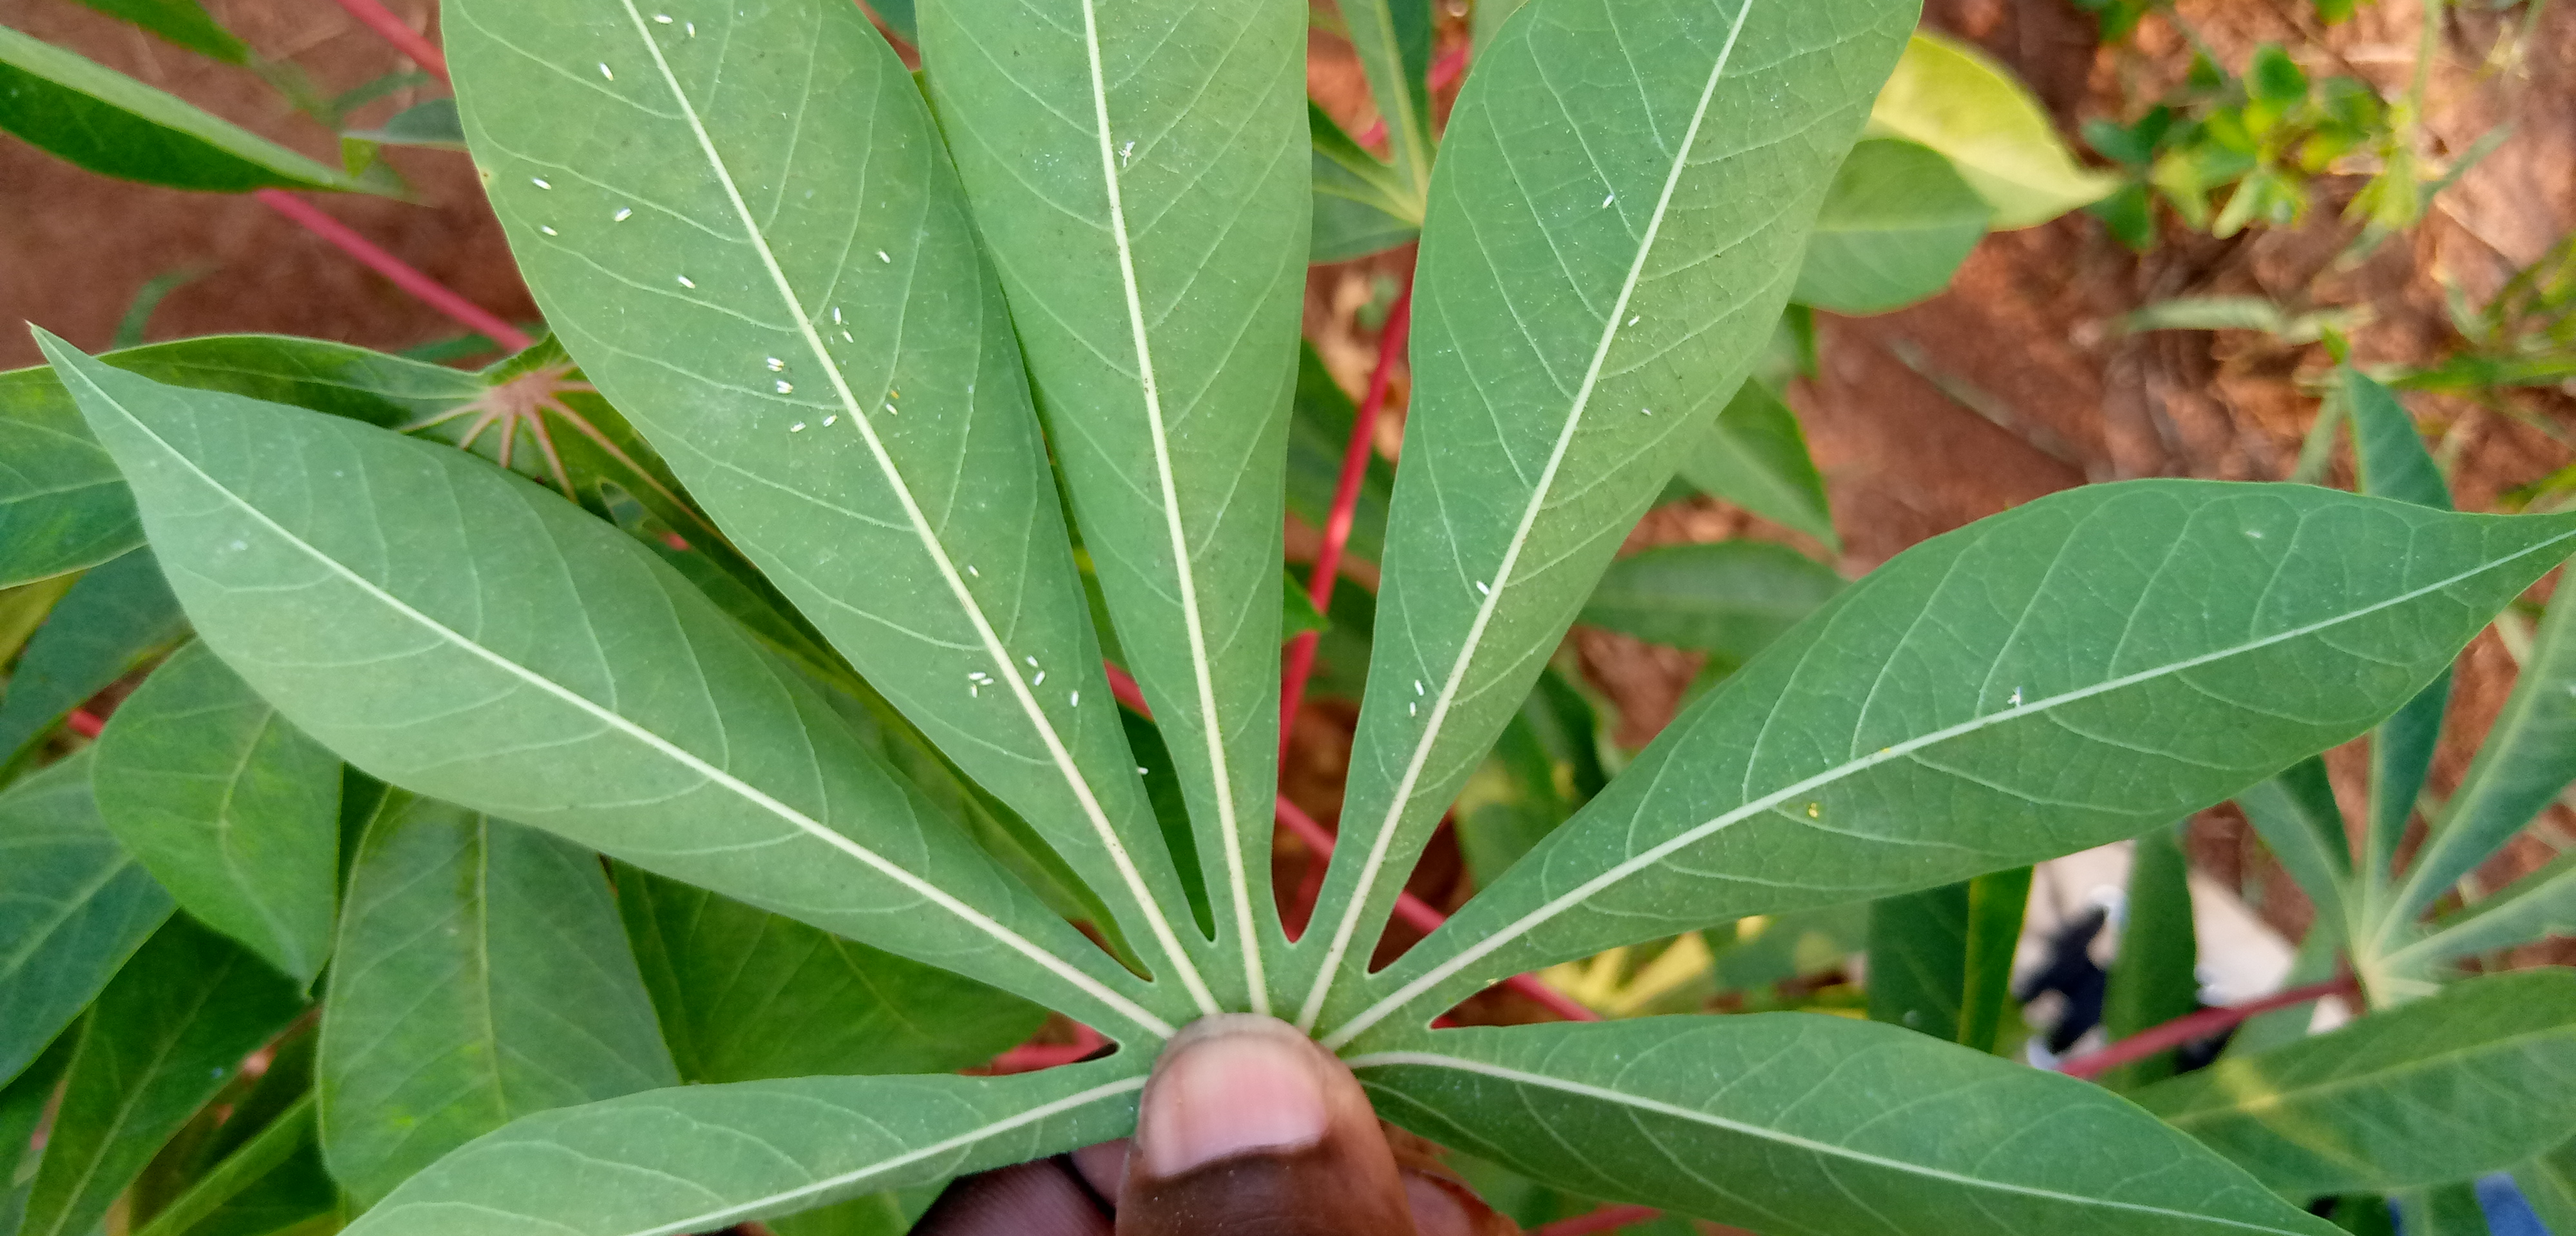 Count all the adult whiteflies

31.